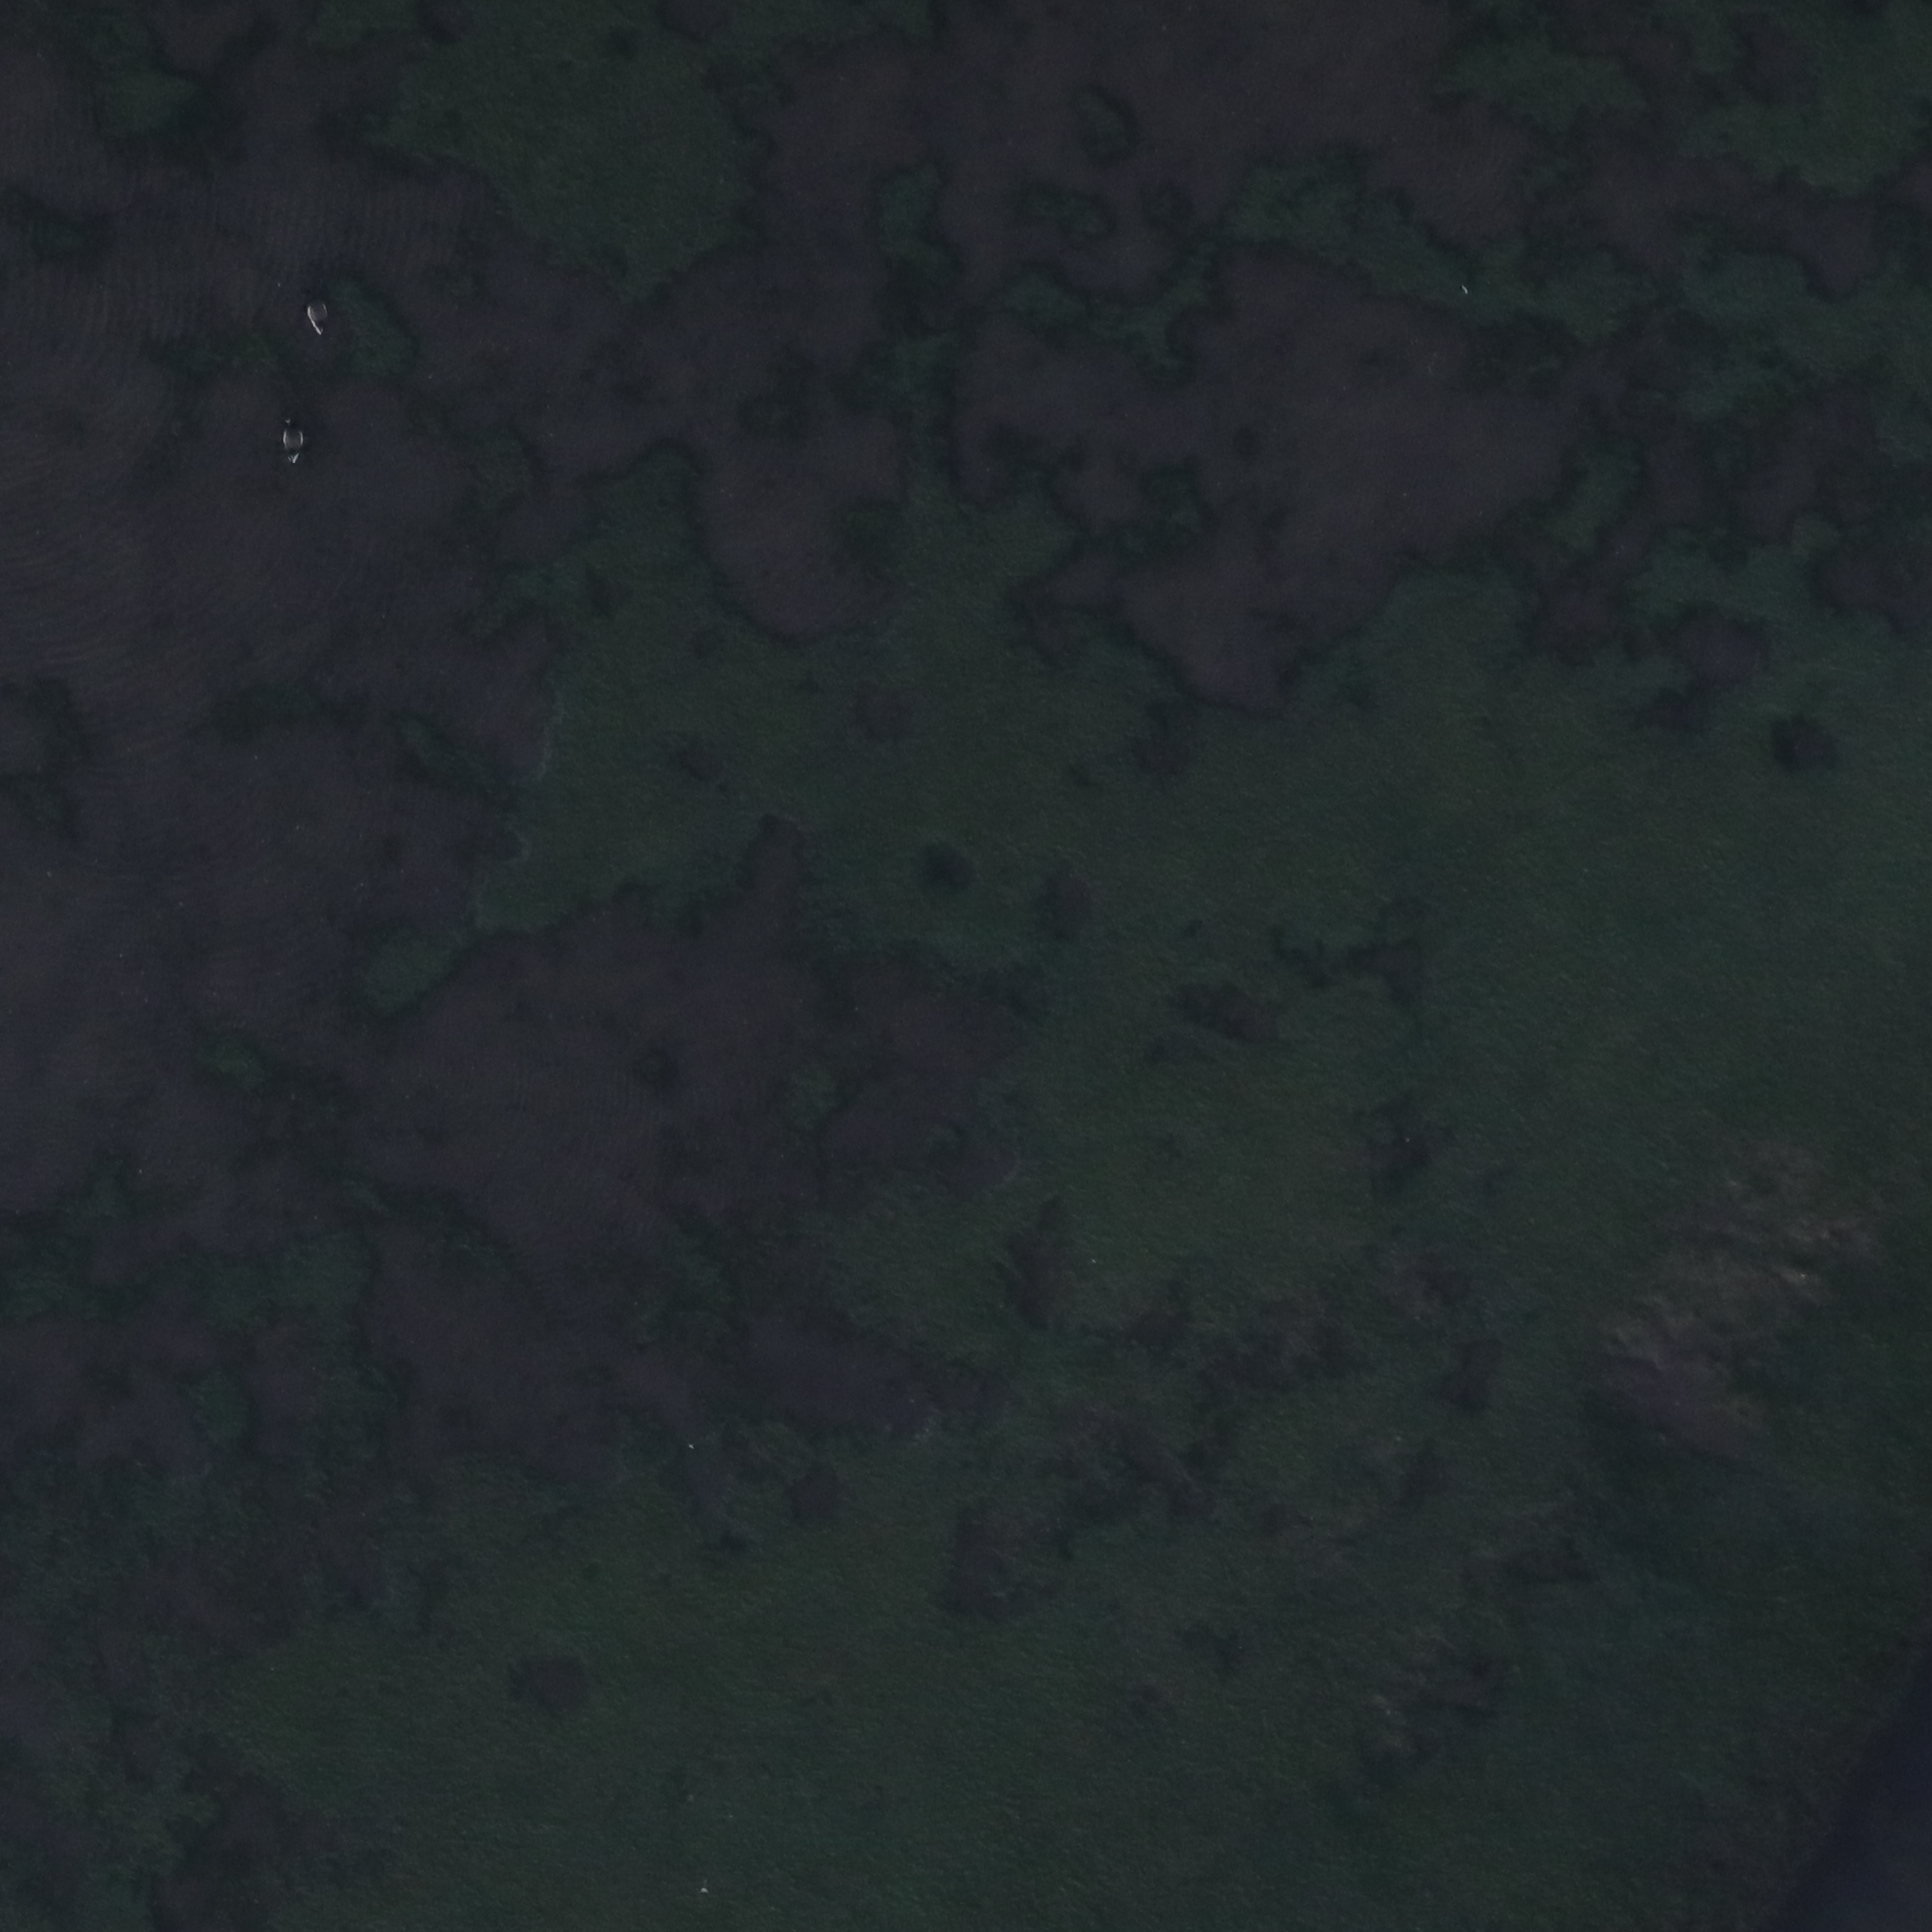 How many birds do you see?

2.